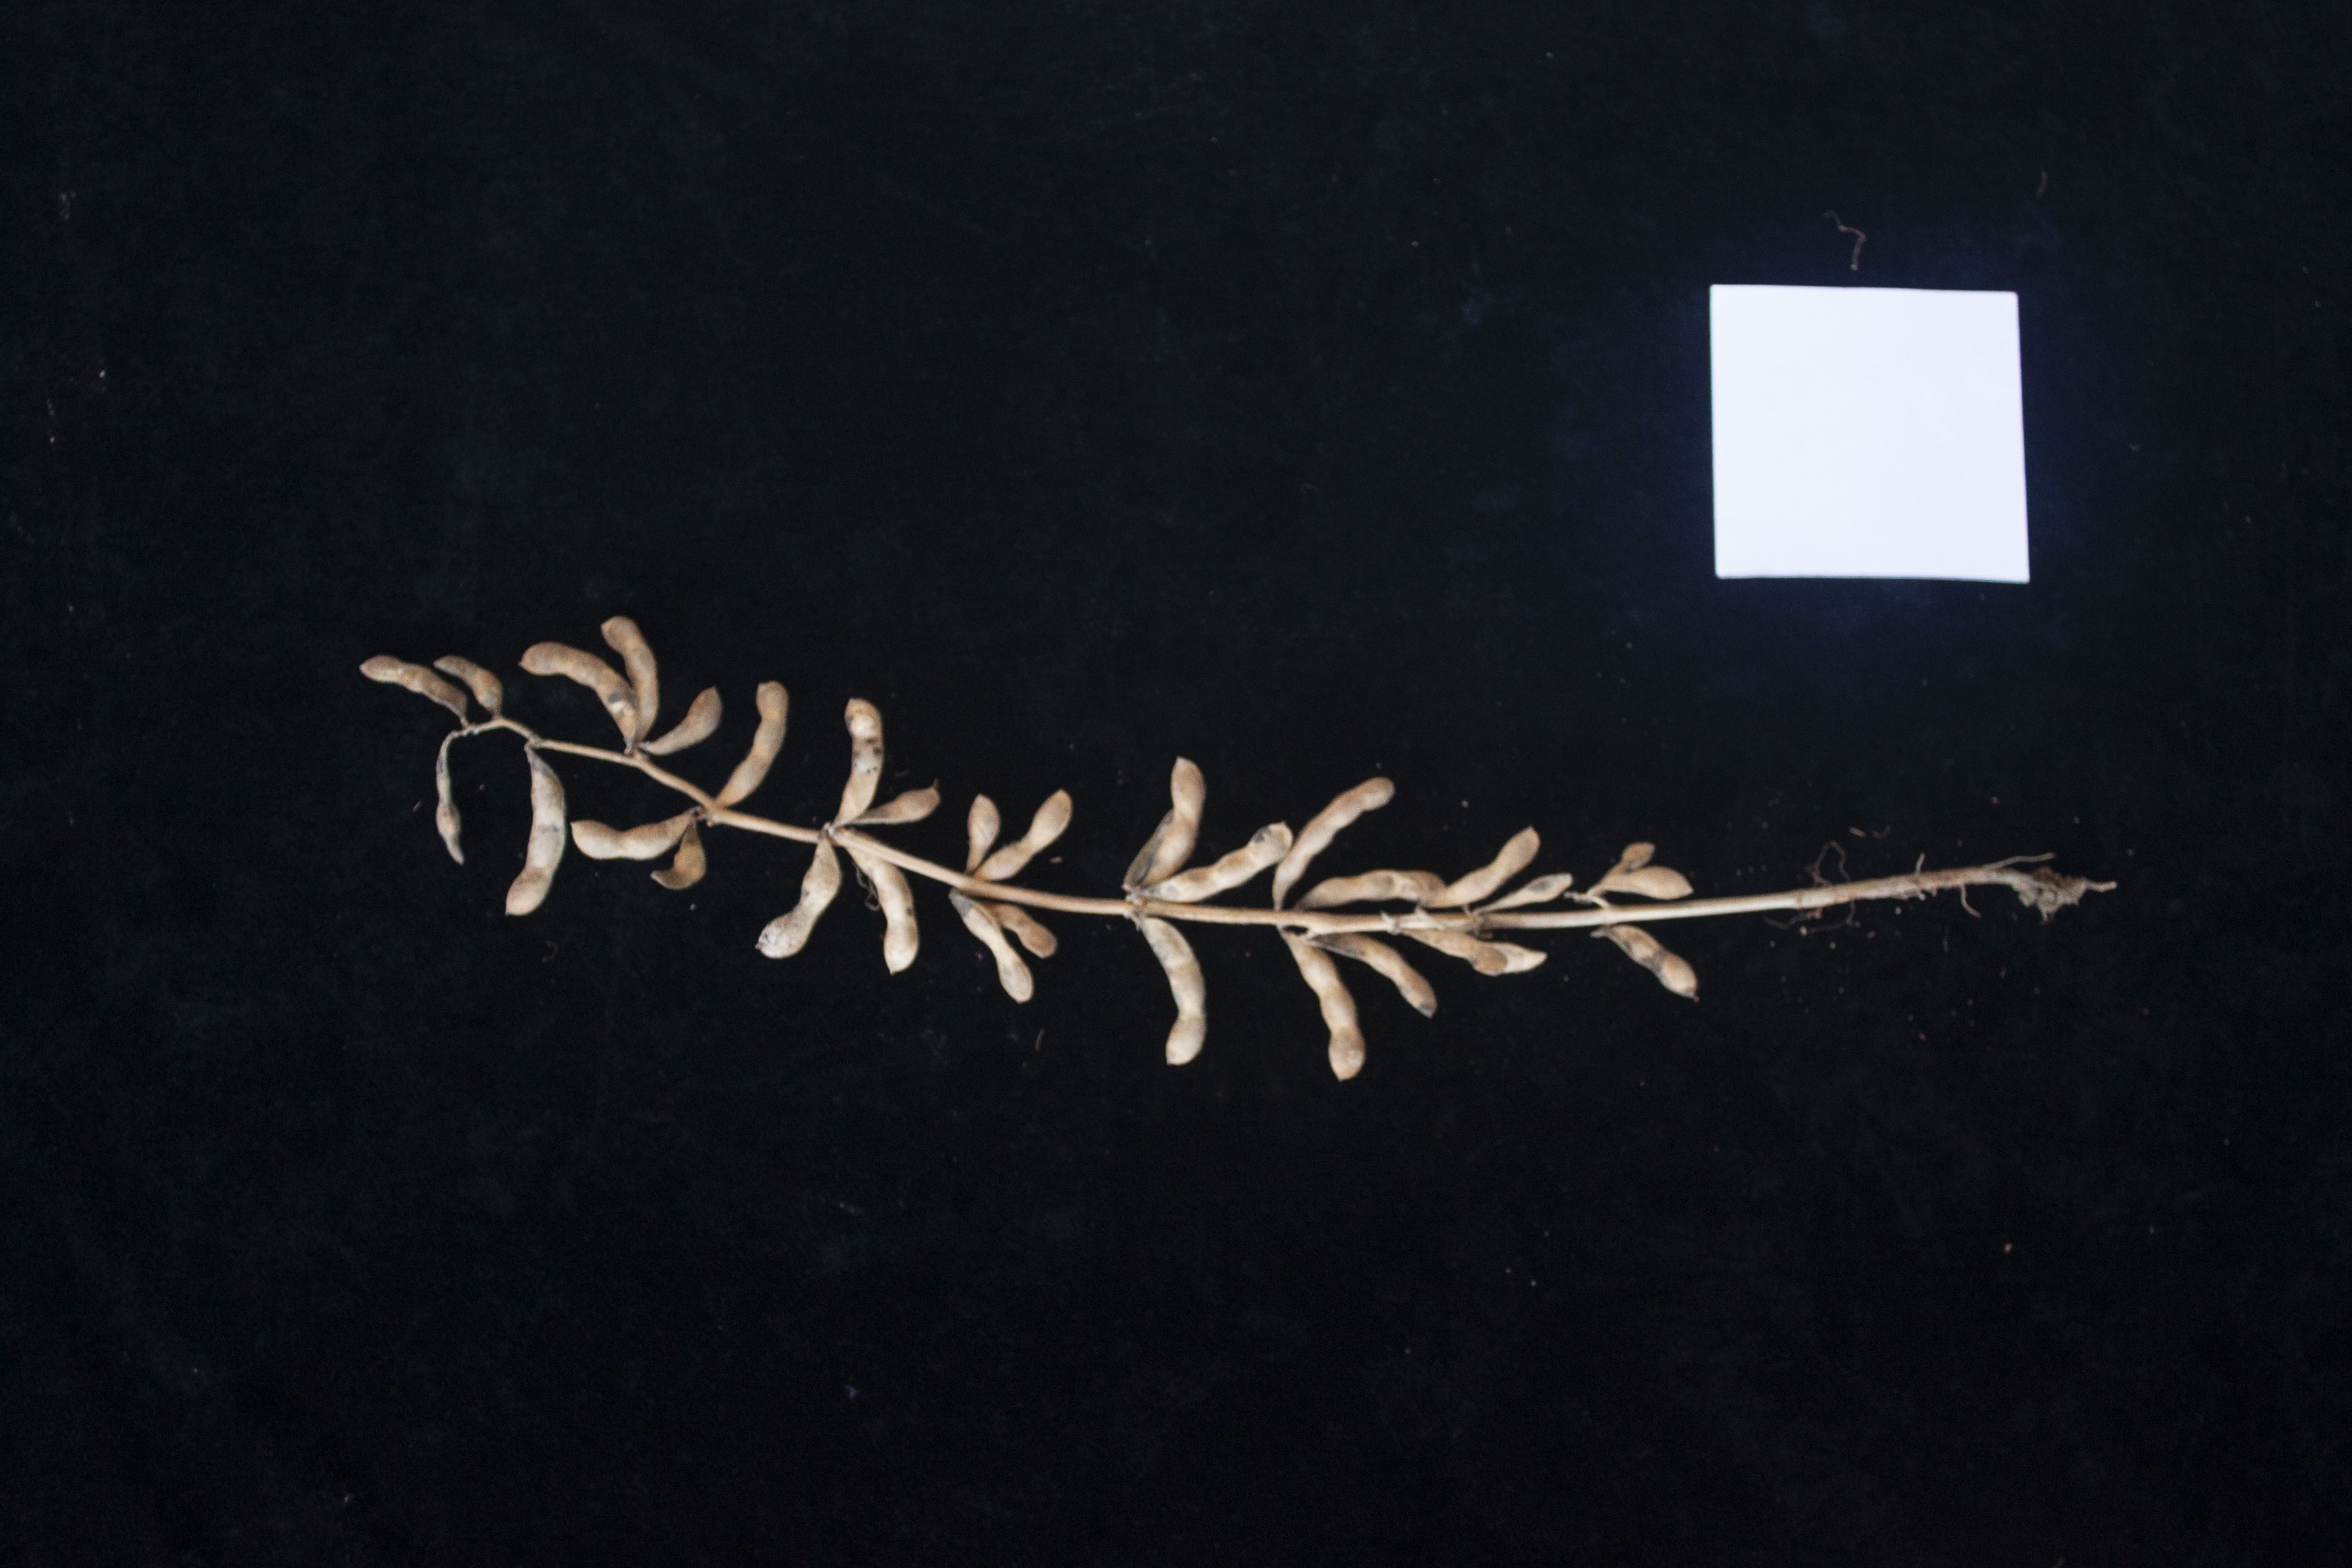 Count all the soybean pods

29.